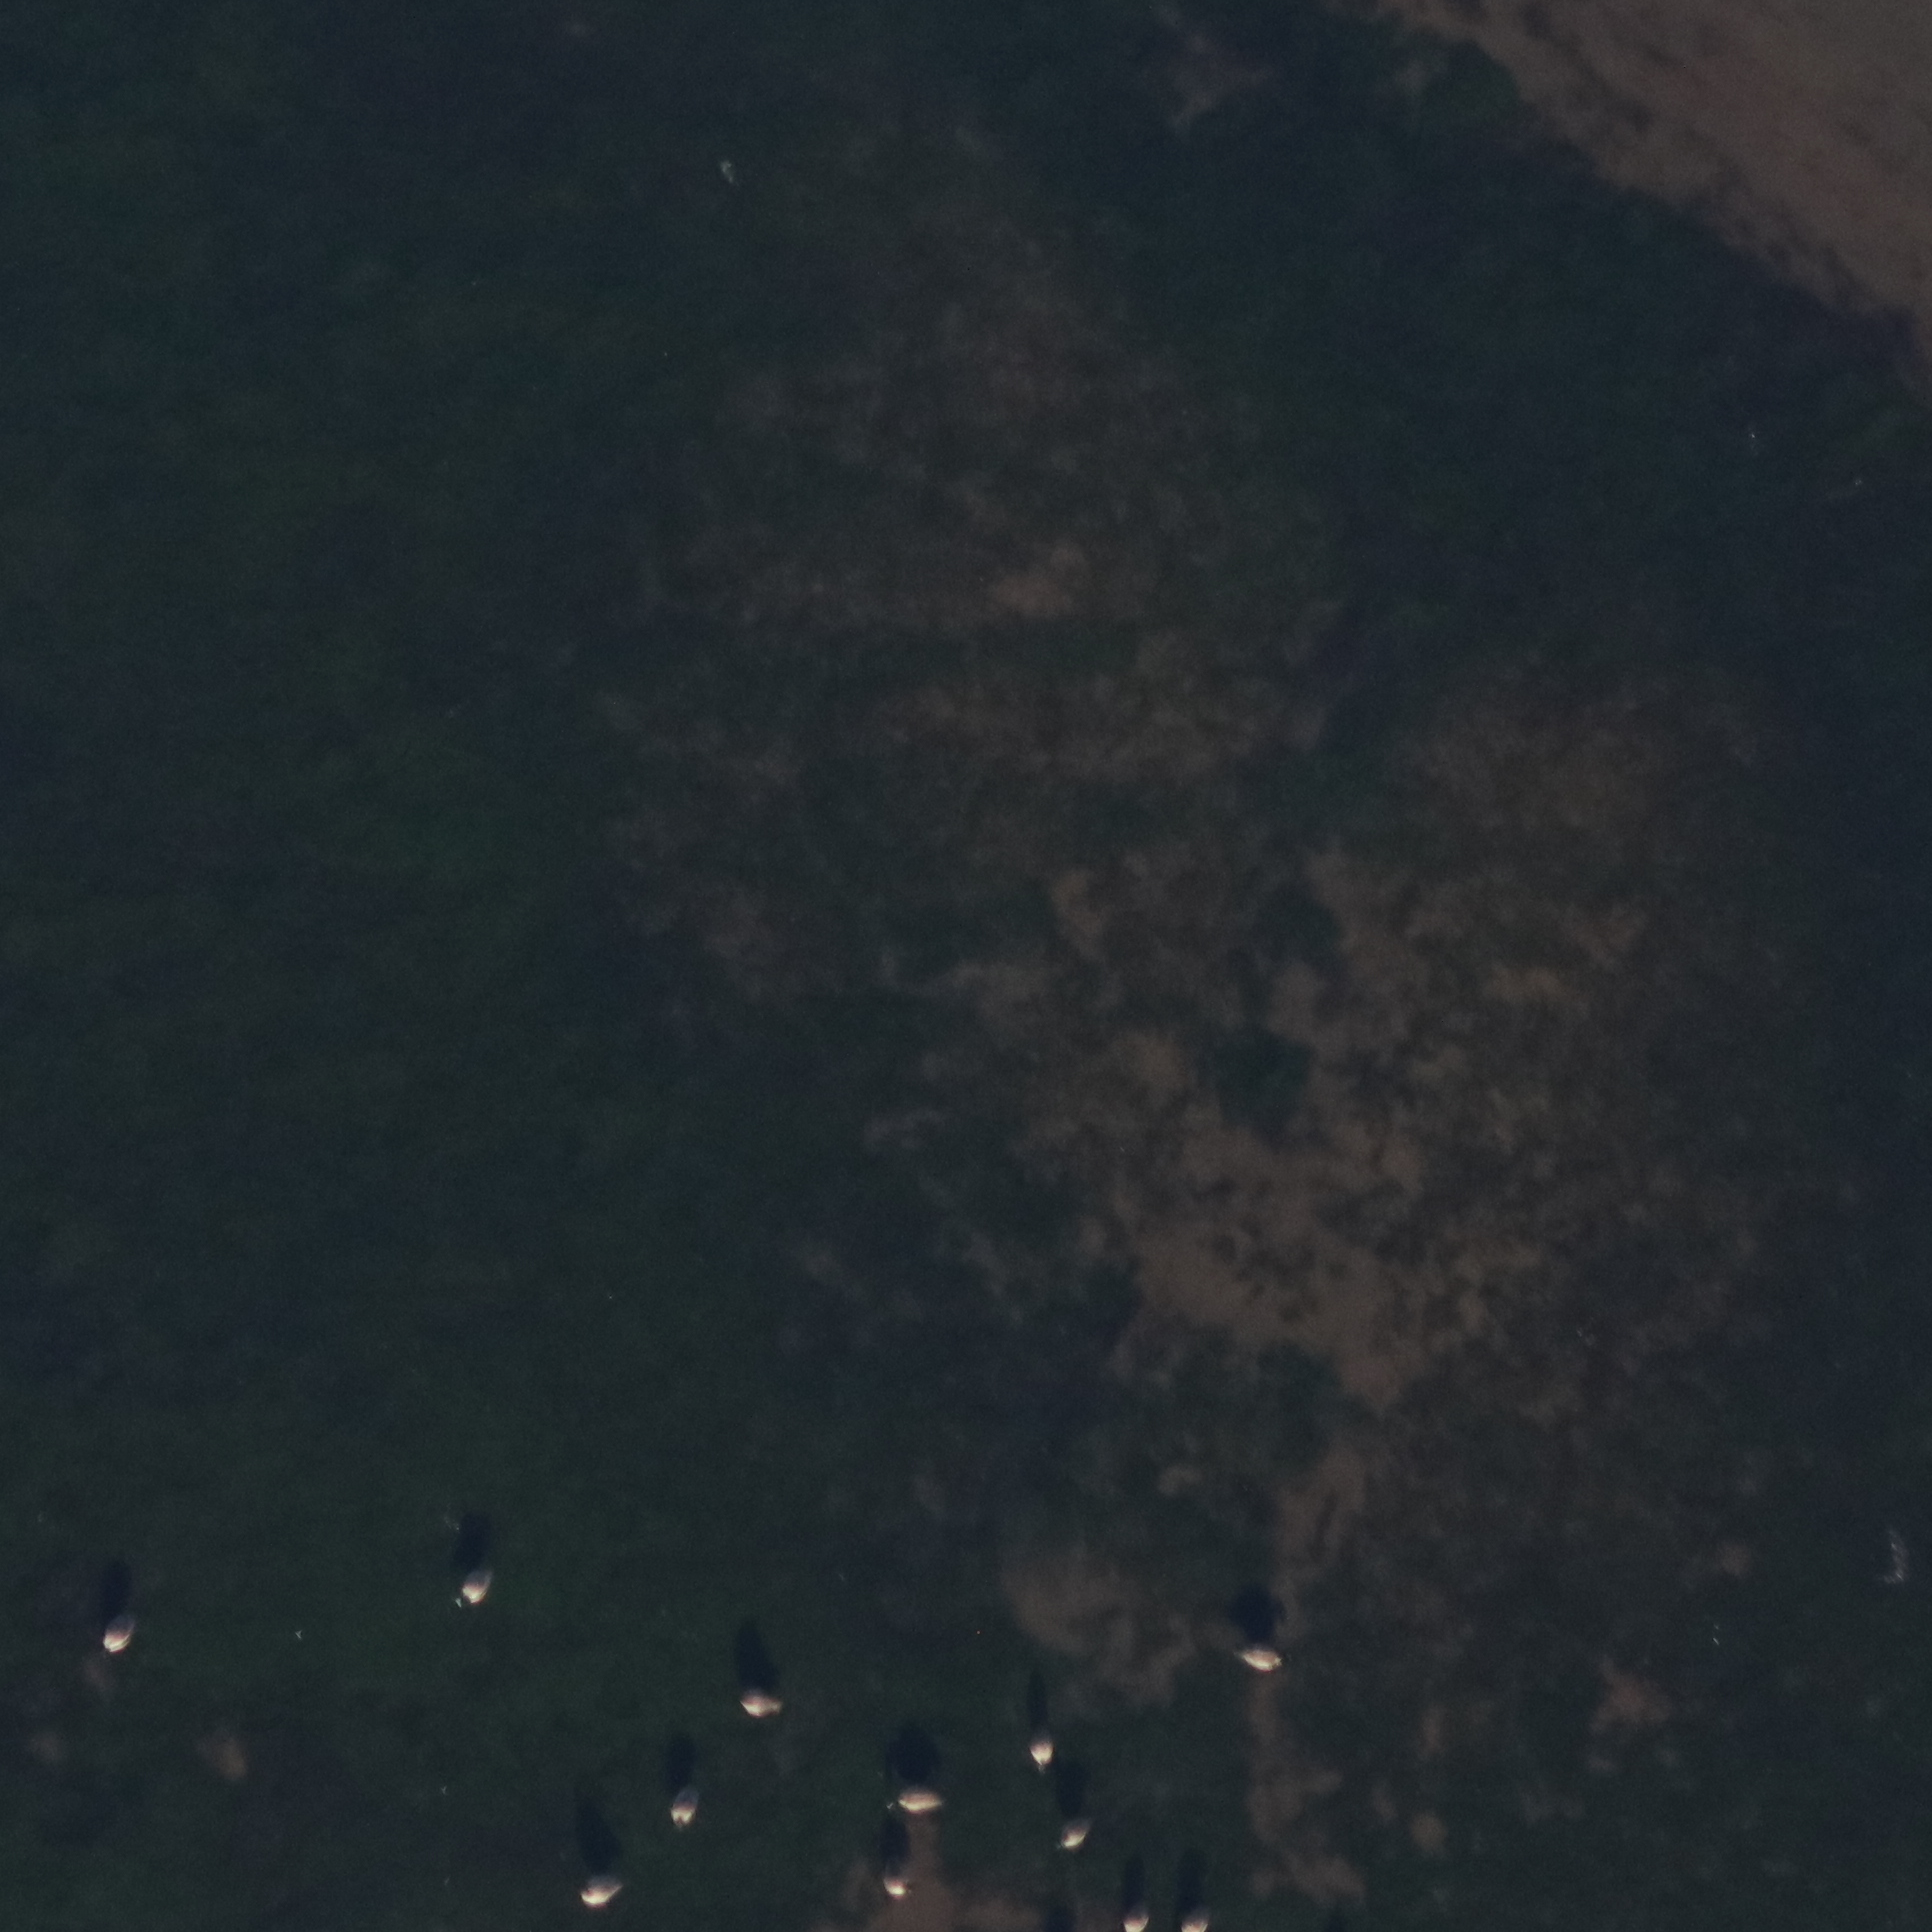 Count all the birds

12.